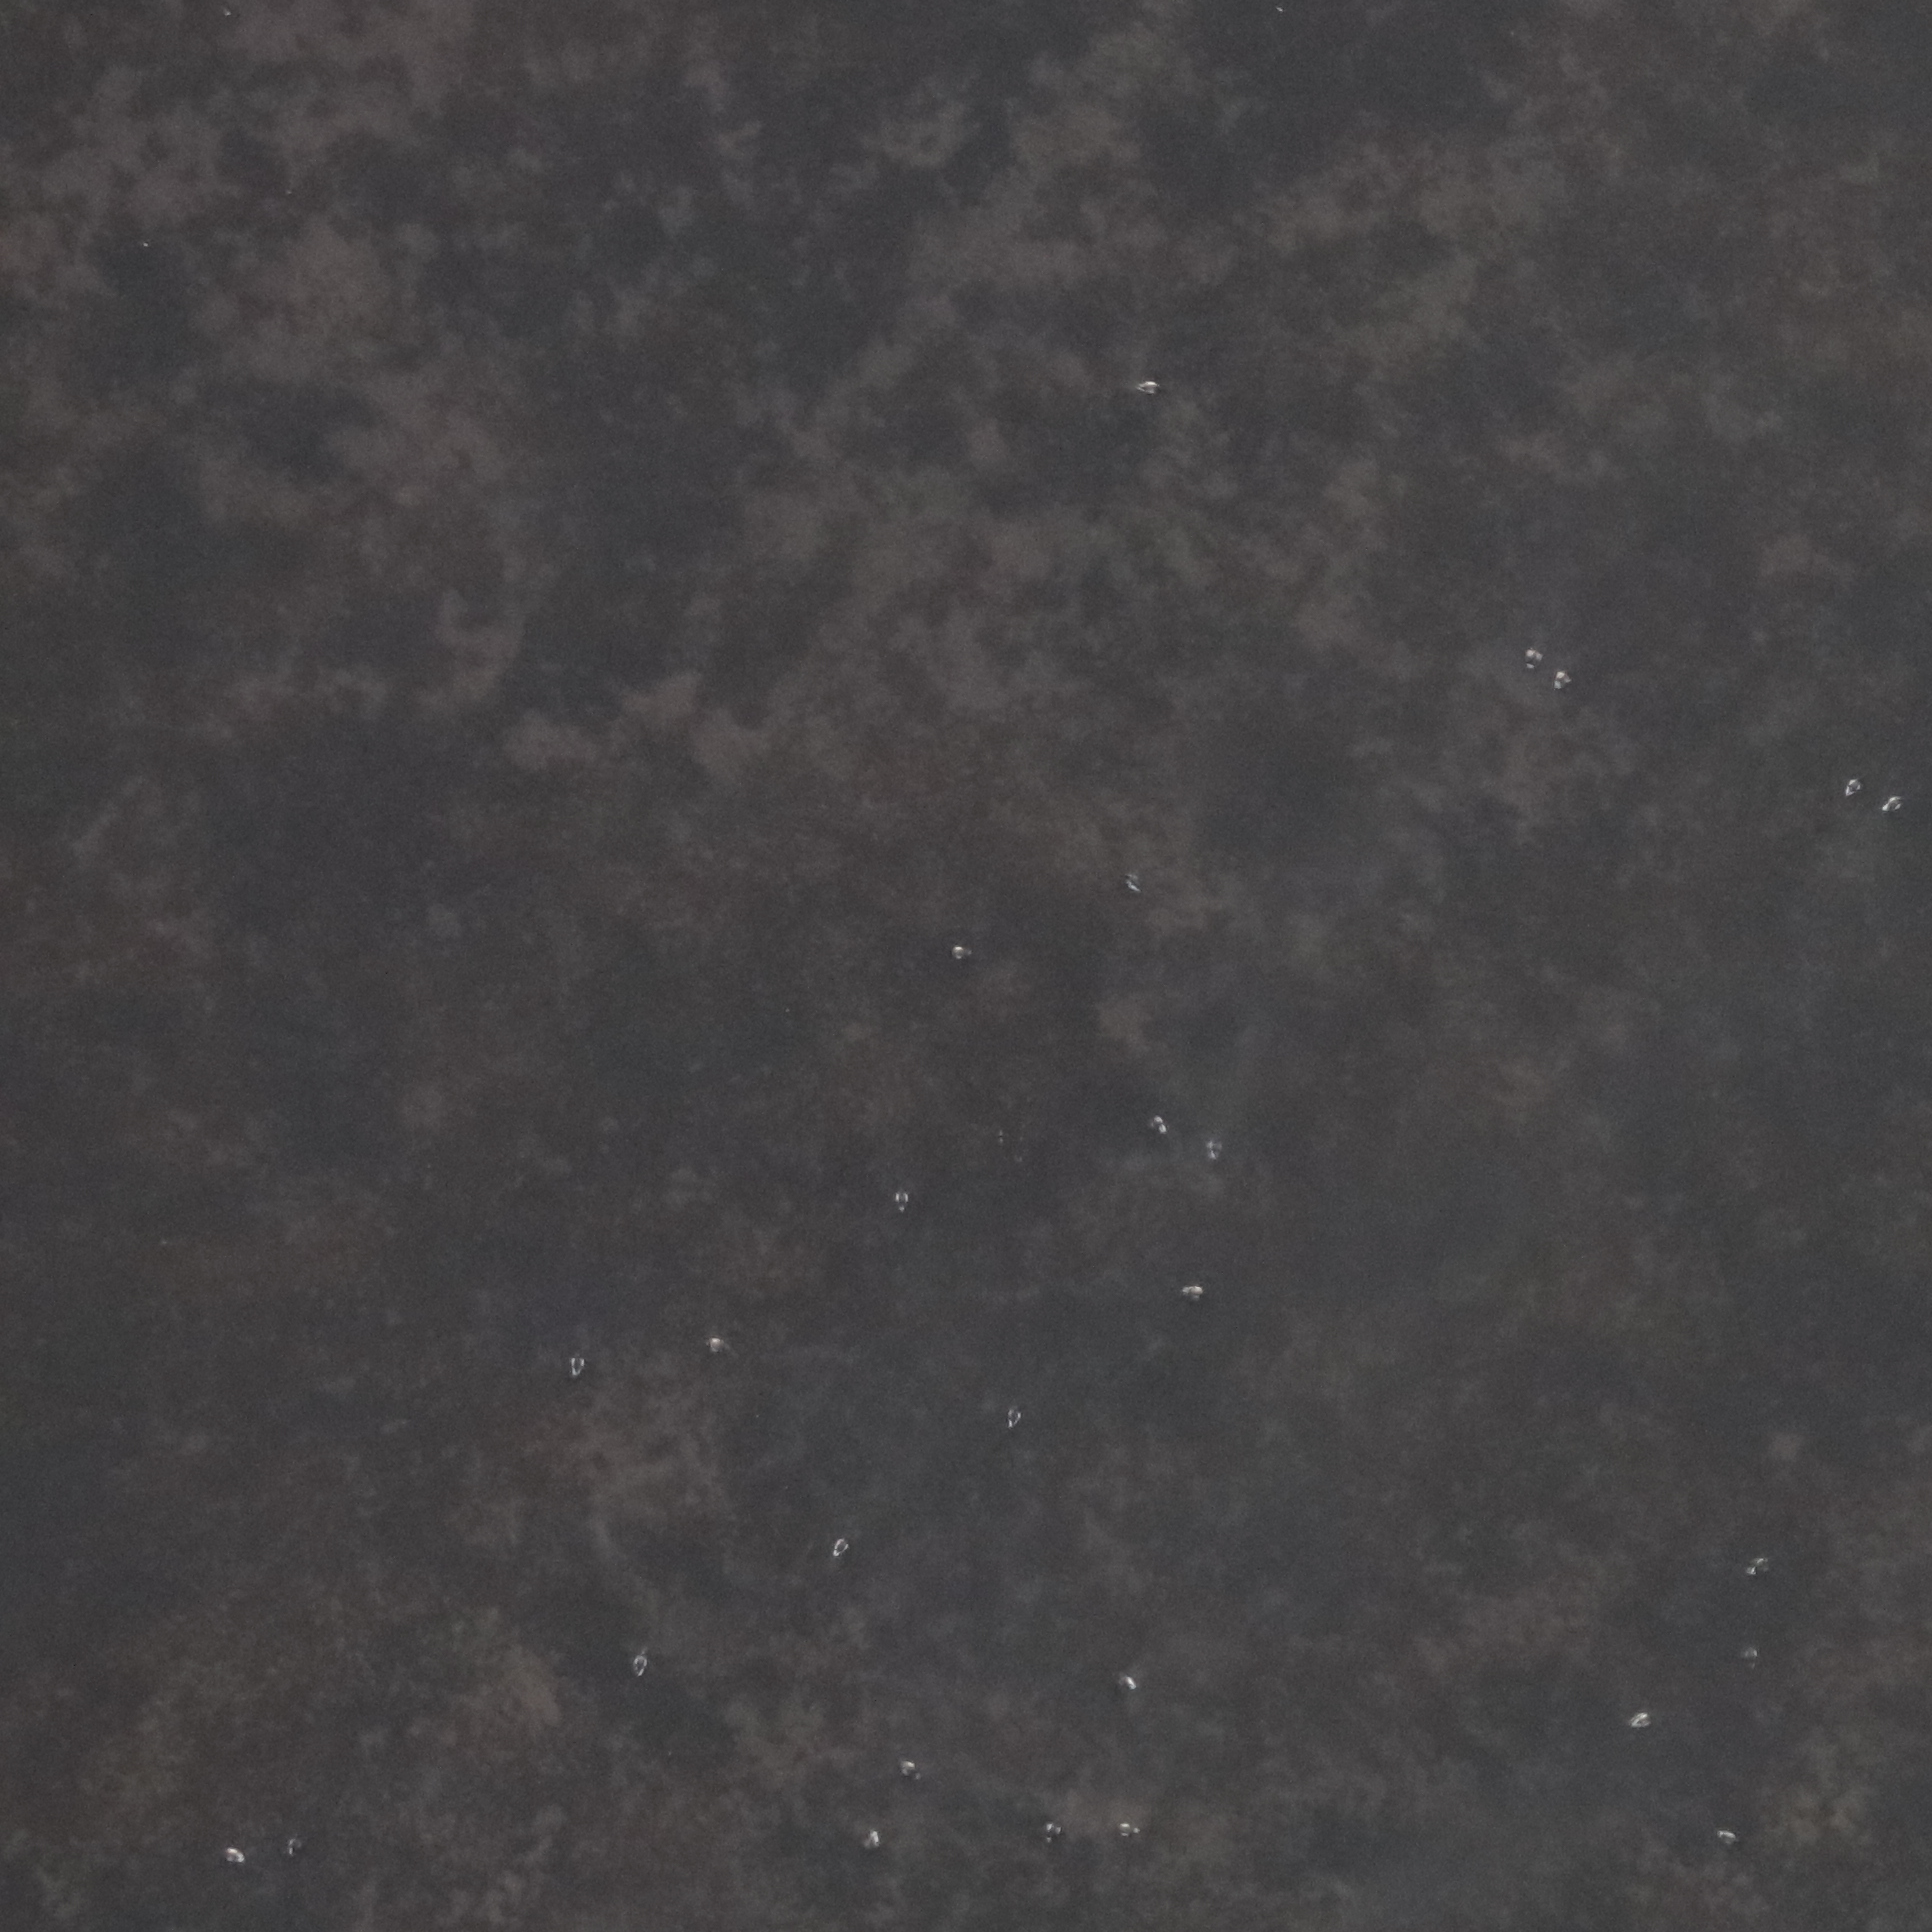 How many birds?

27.